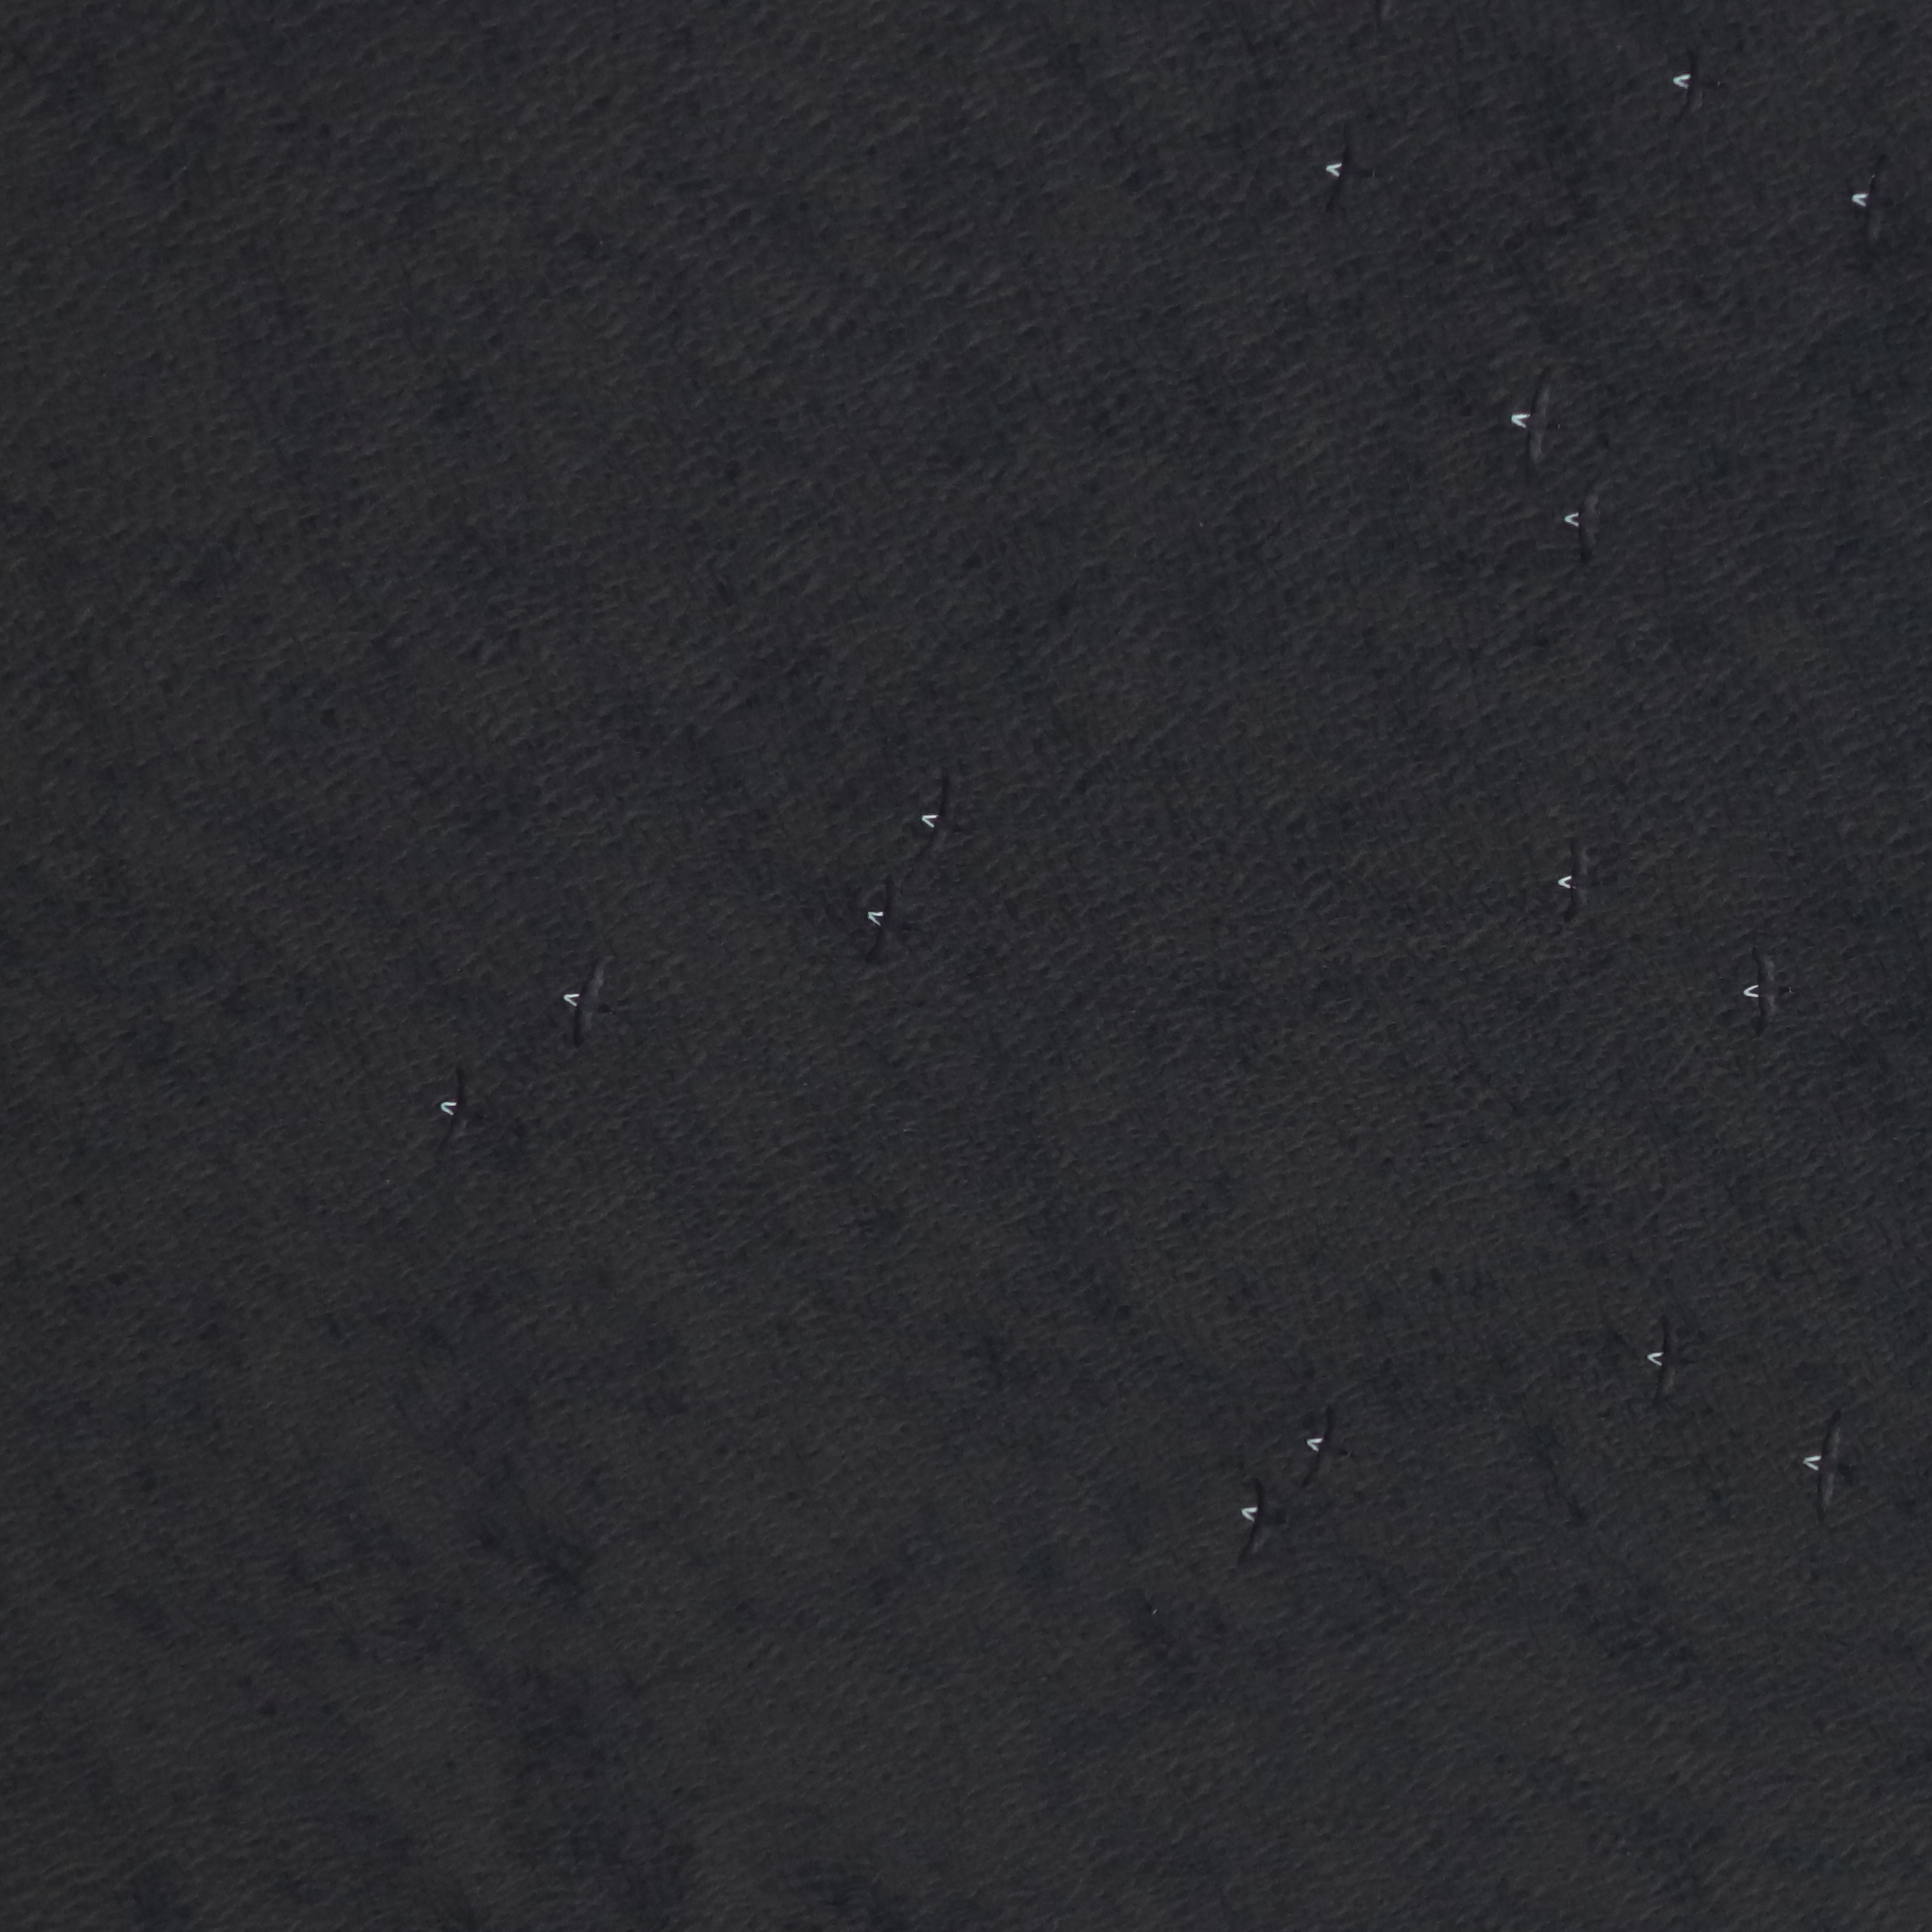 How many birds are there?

15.